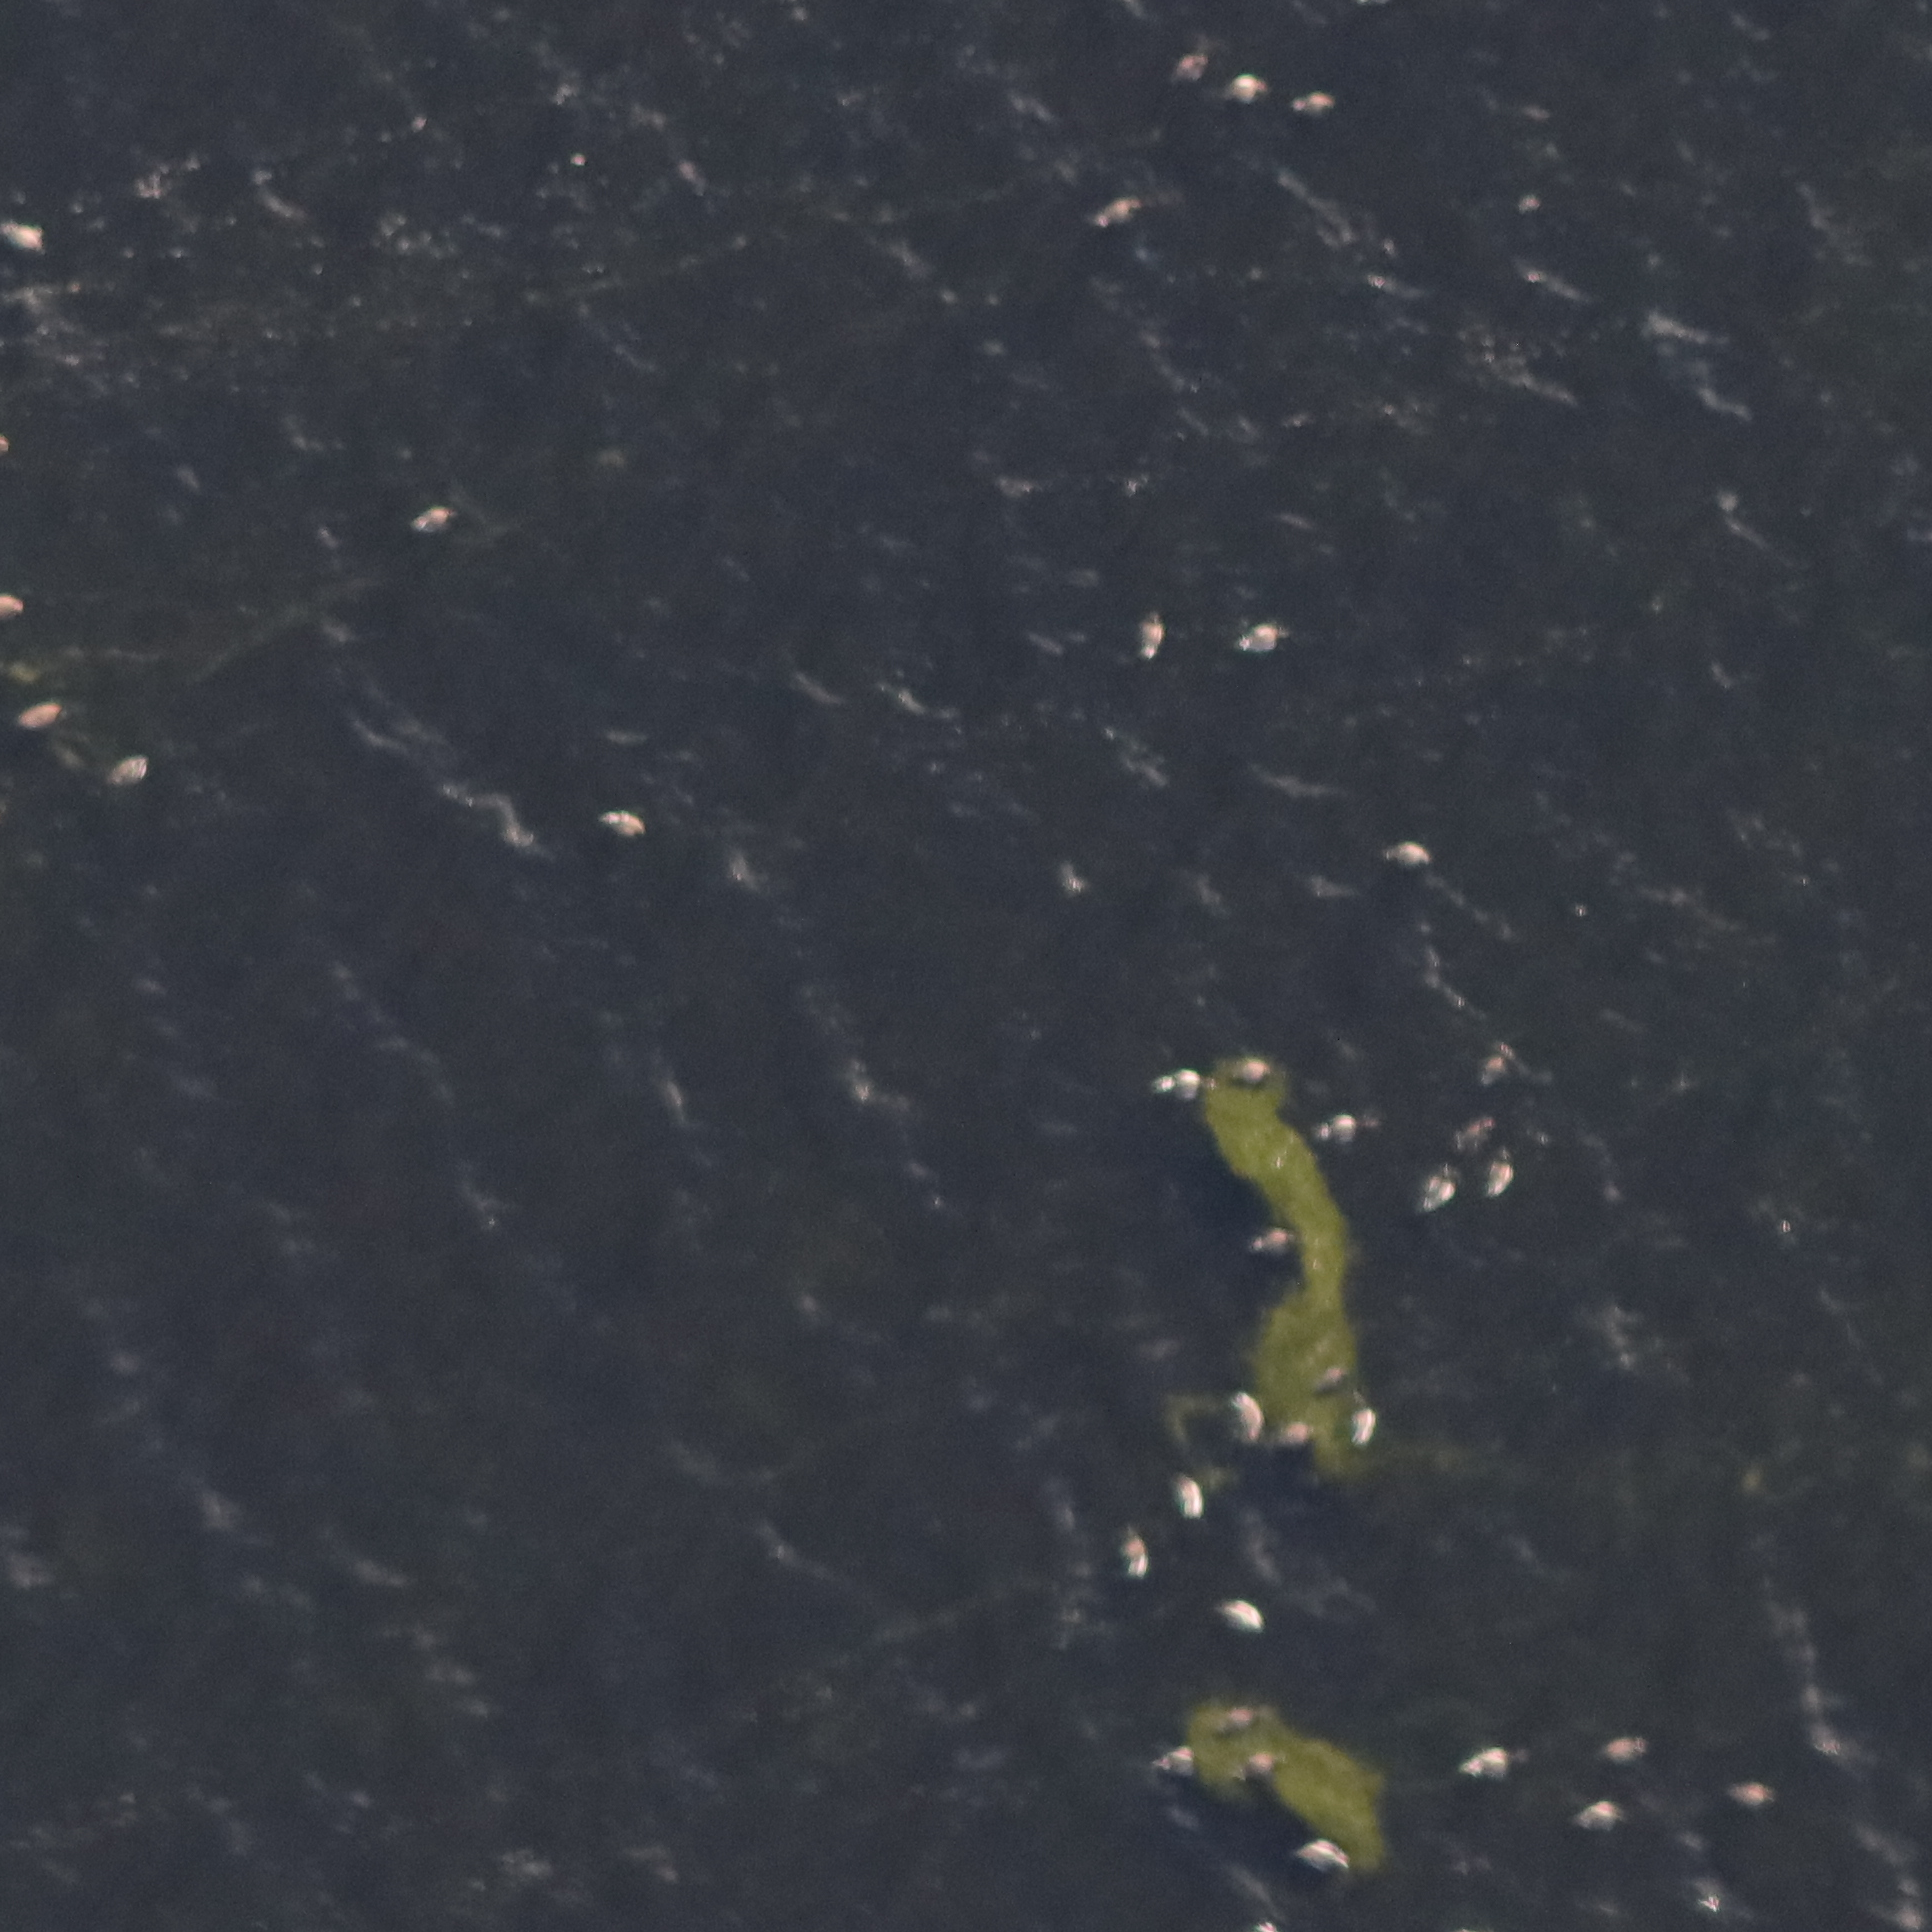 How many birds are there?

36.